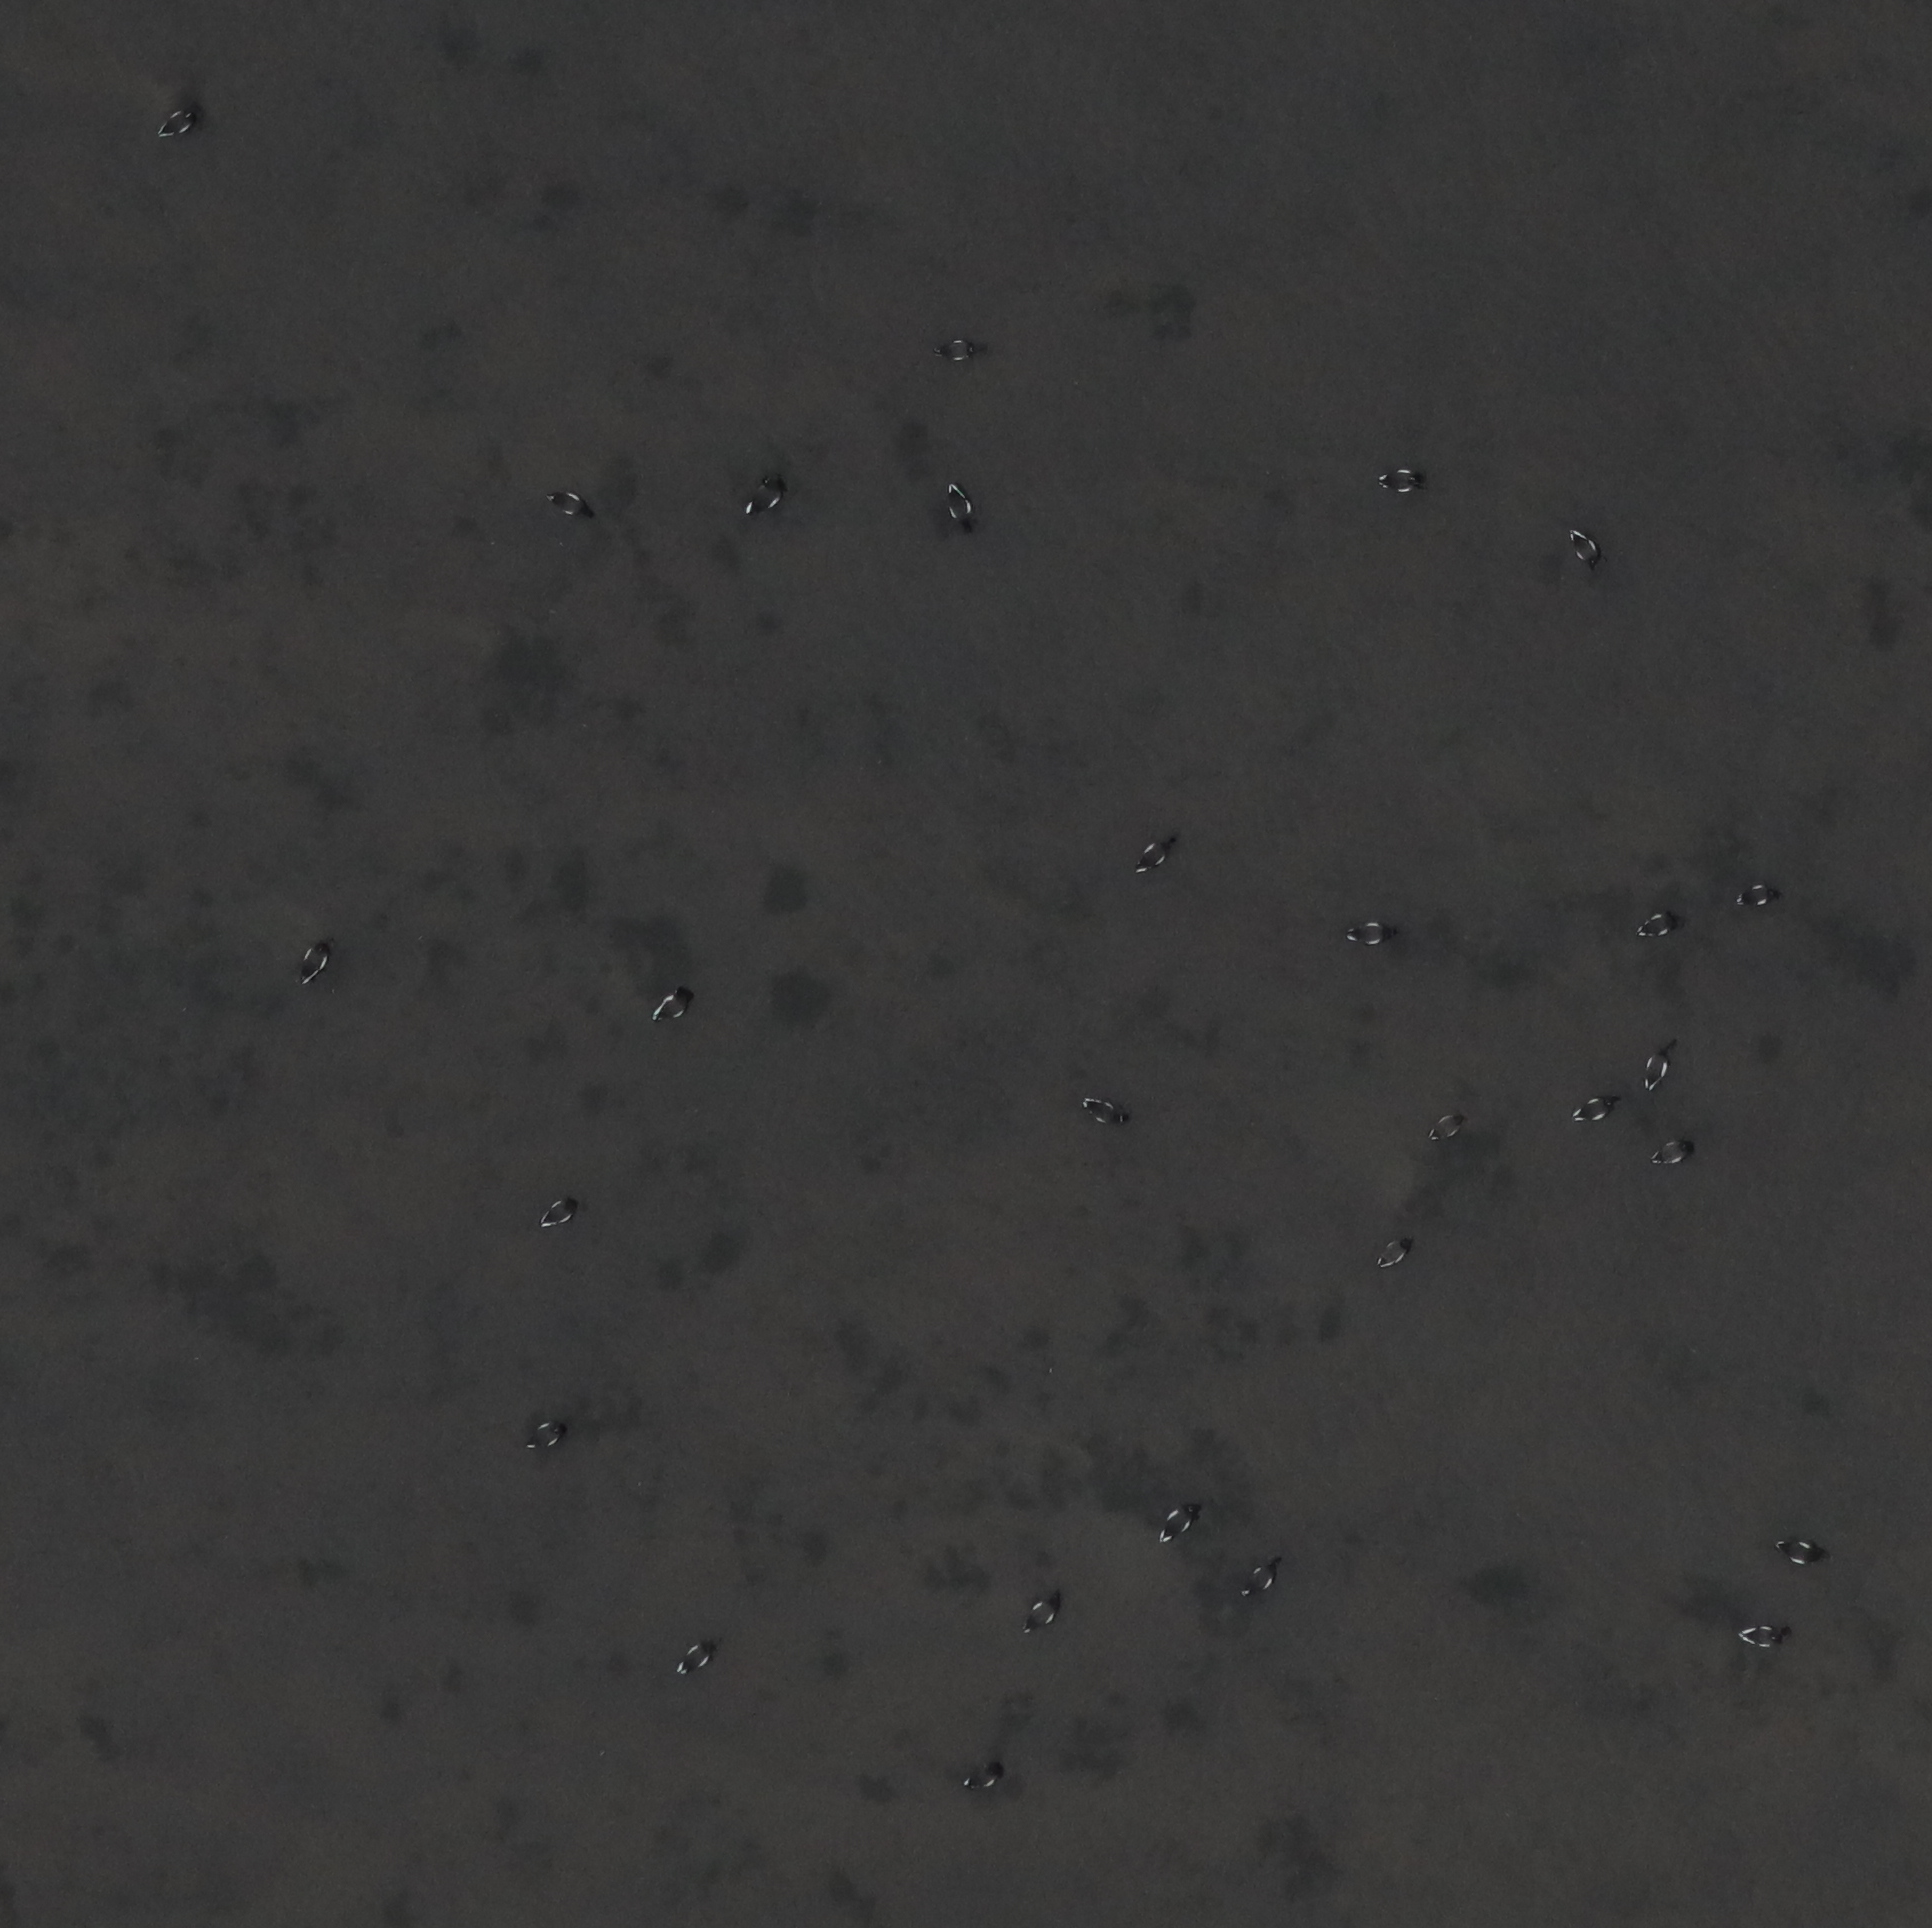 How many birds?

28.